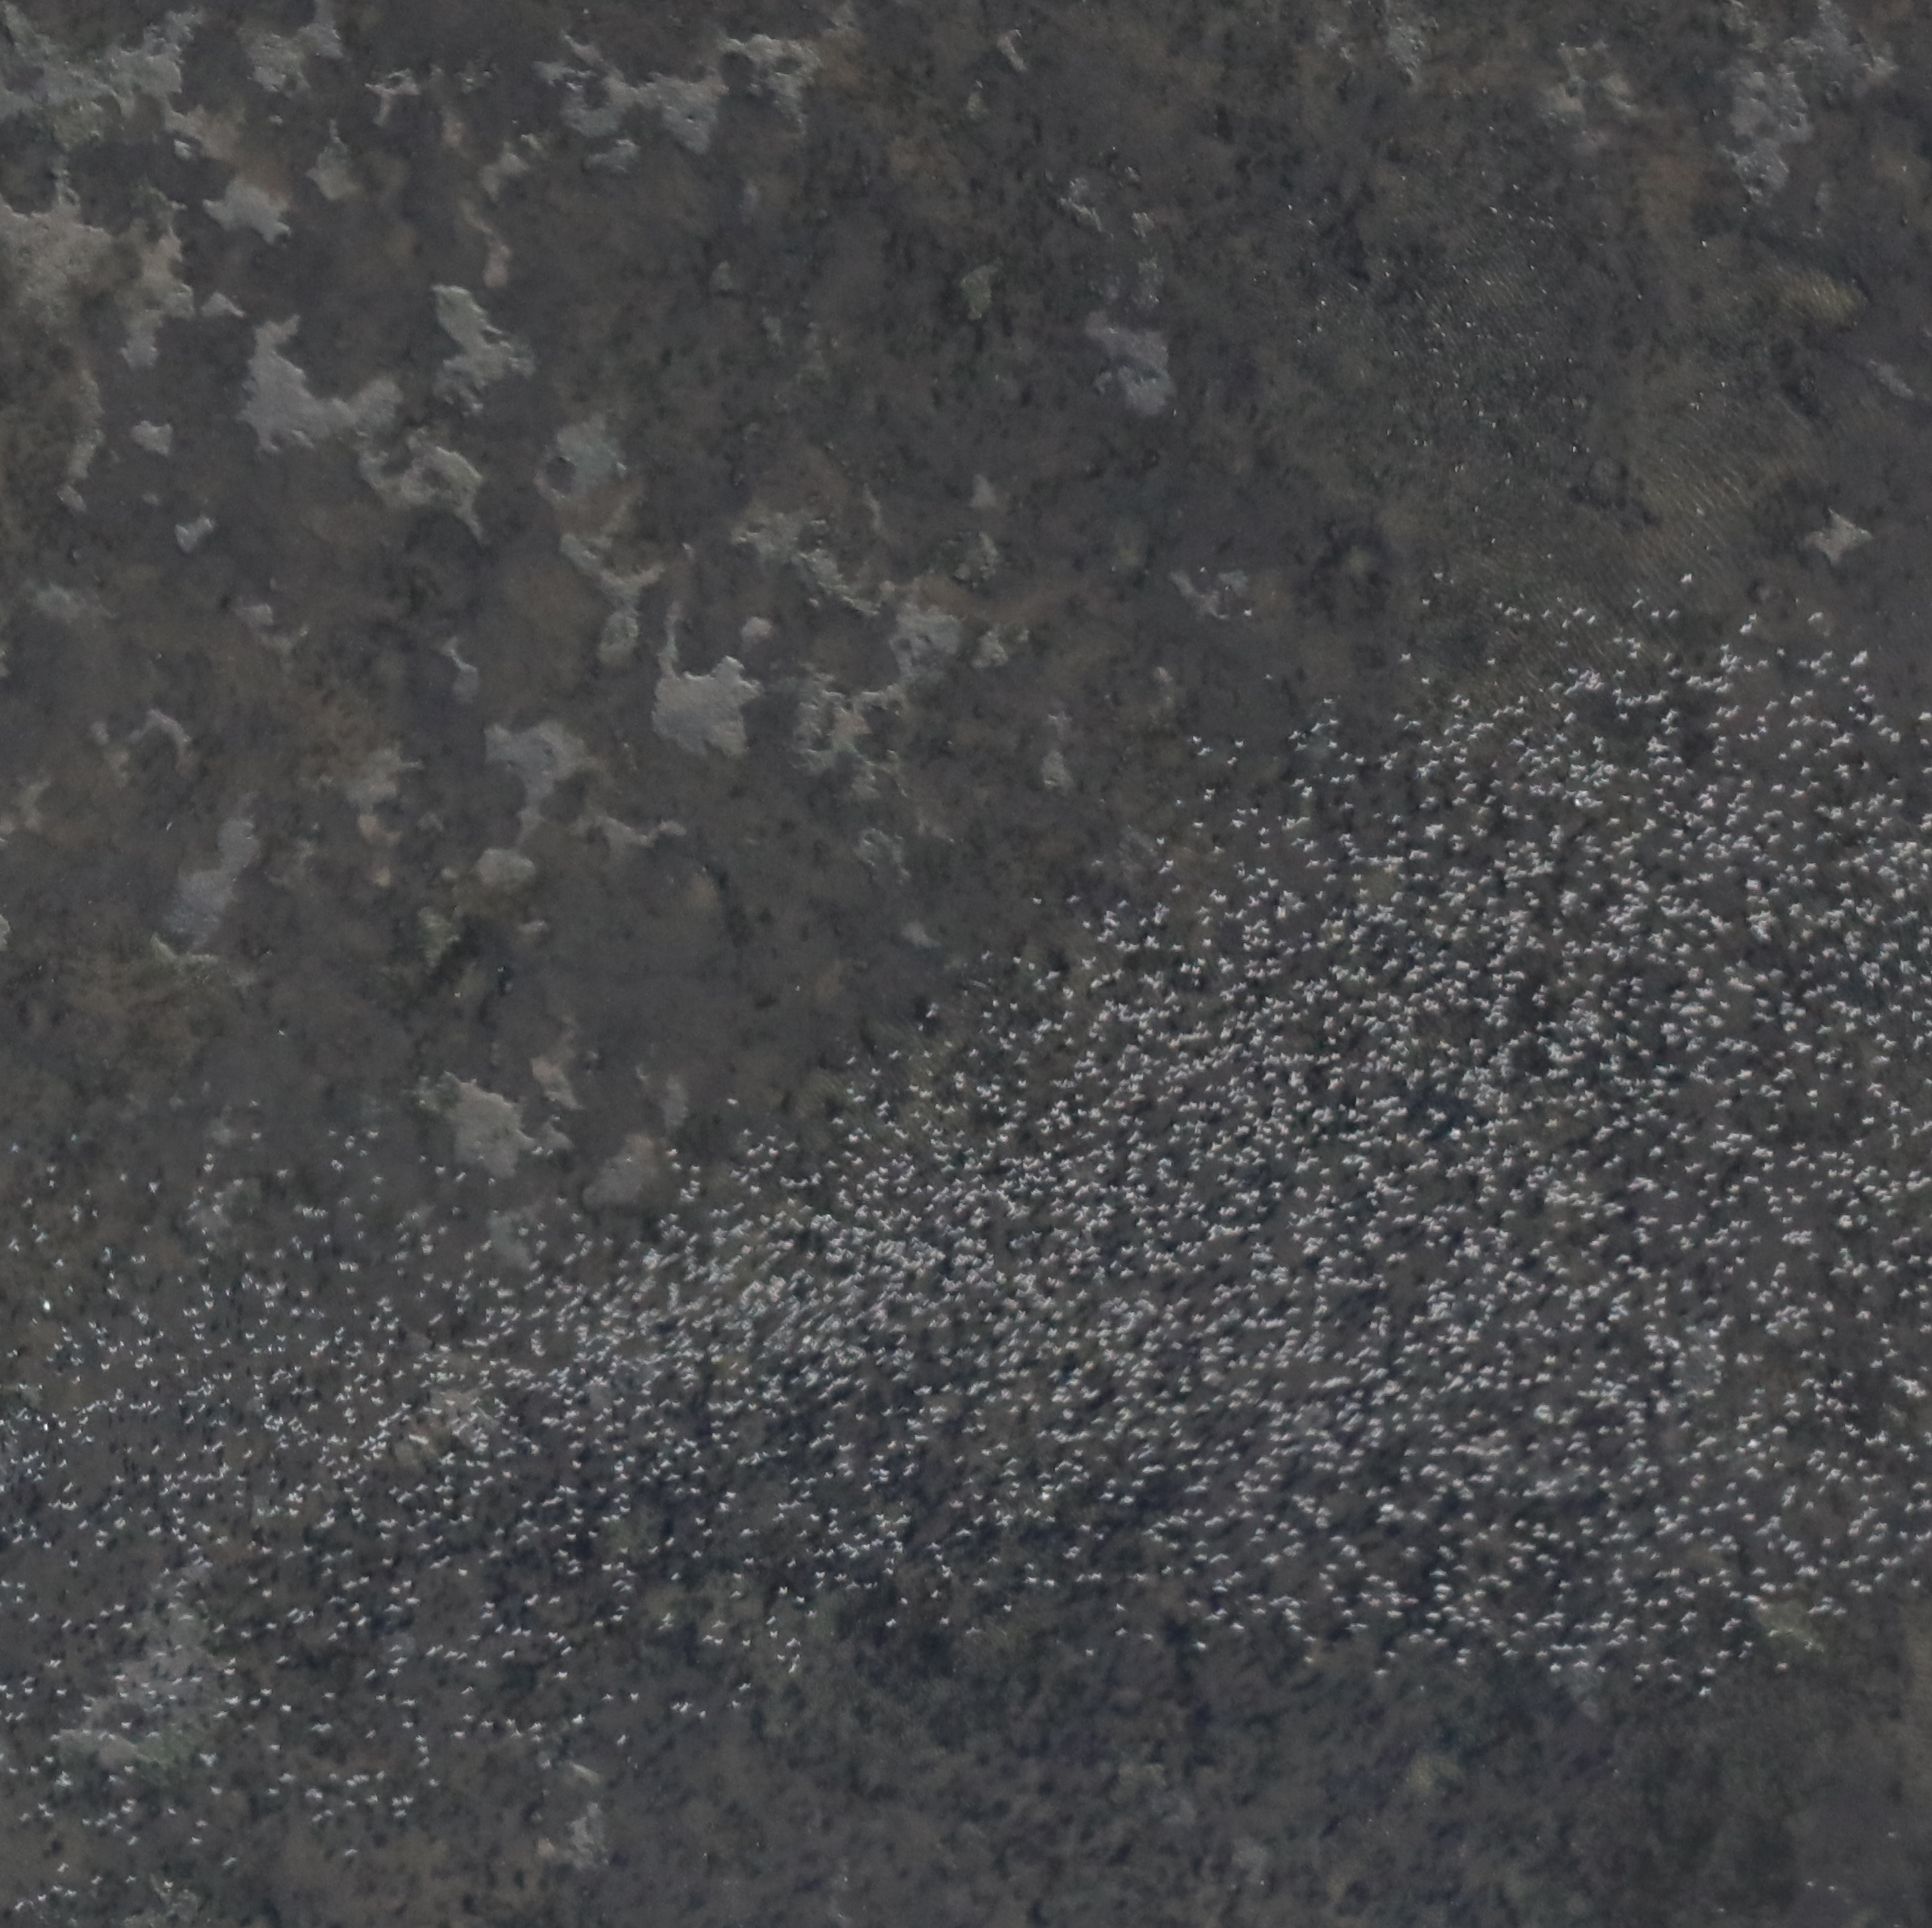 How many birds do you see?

3429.